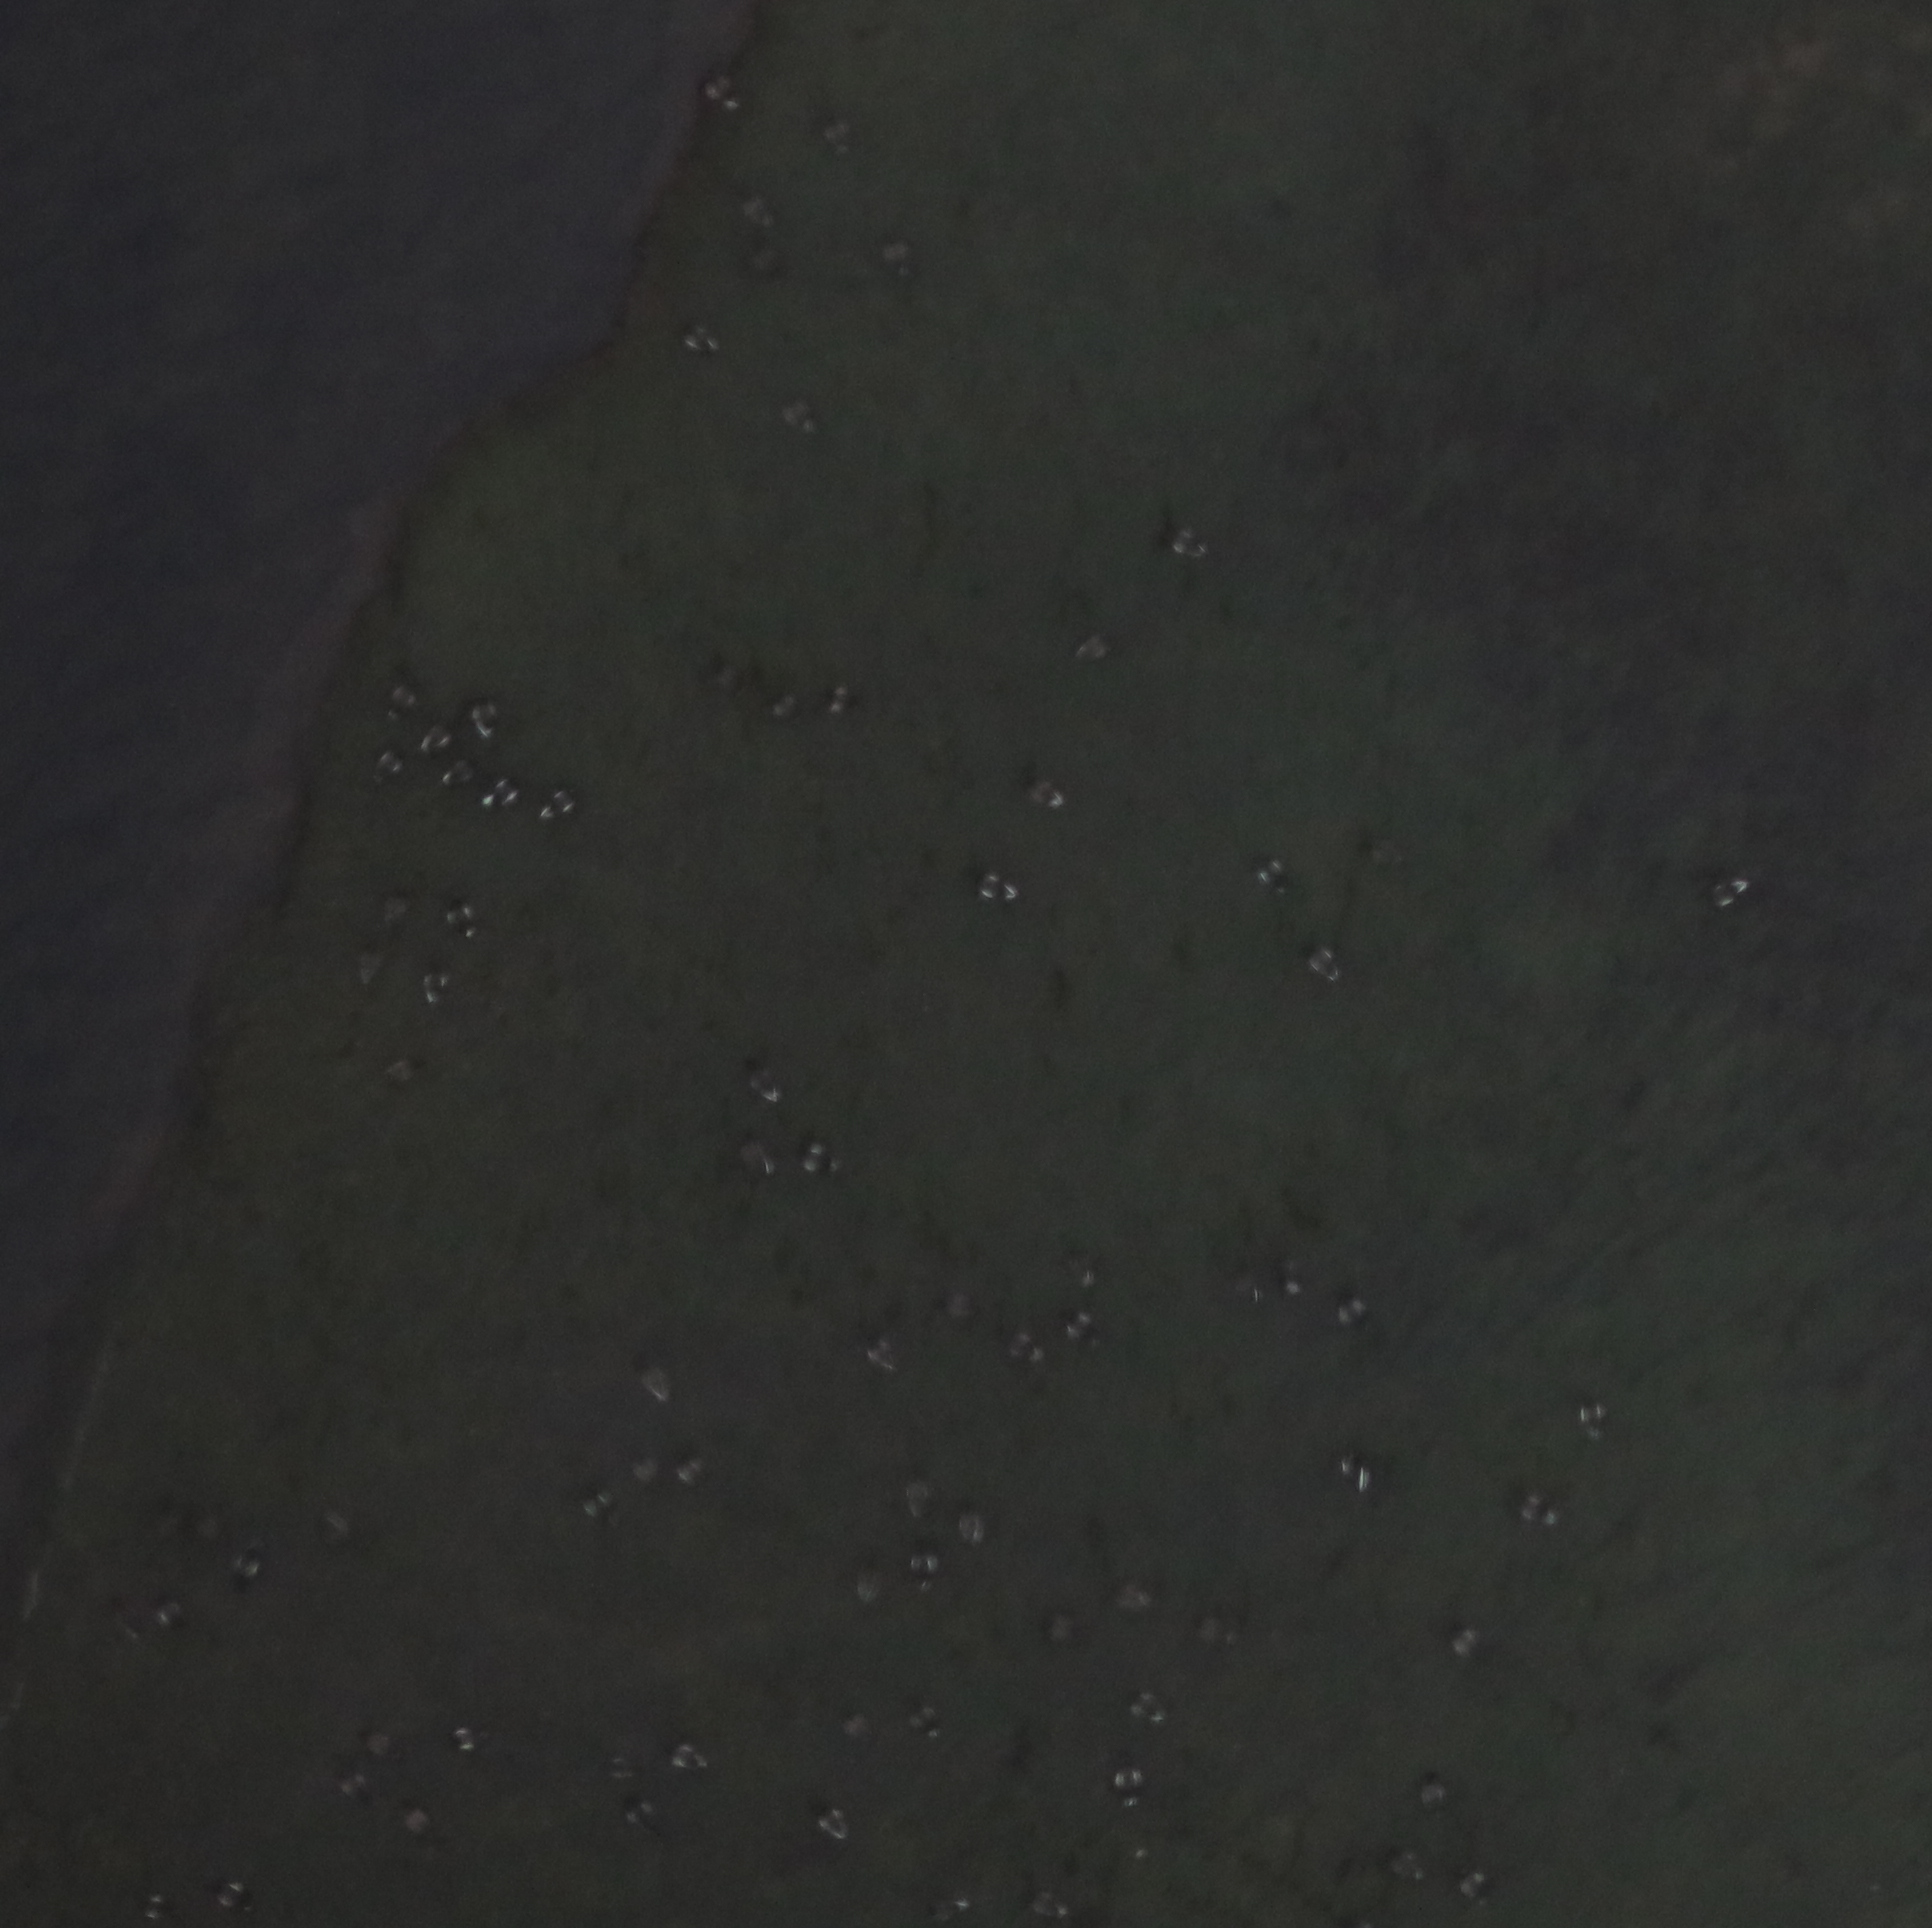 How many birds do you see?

71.